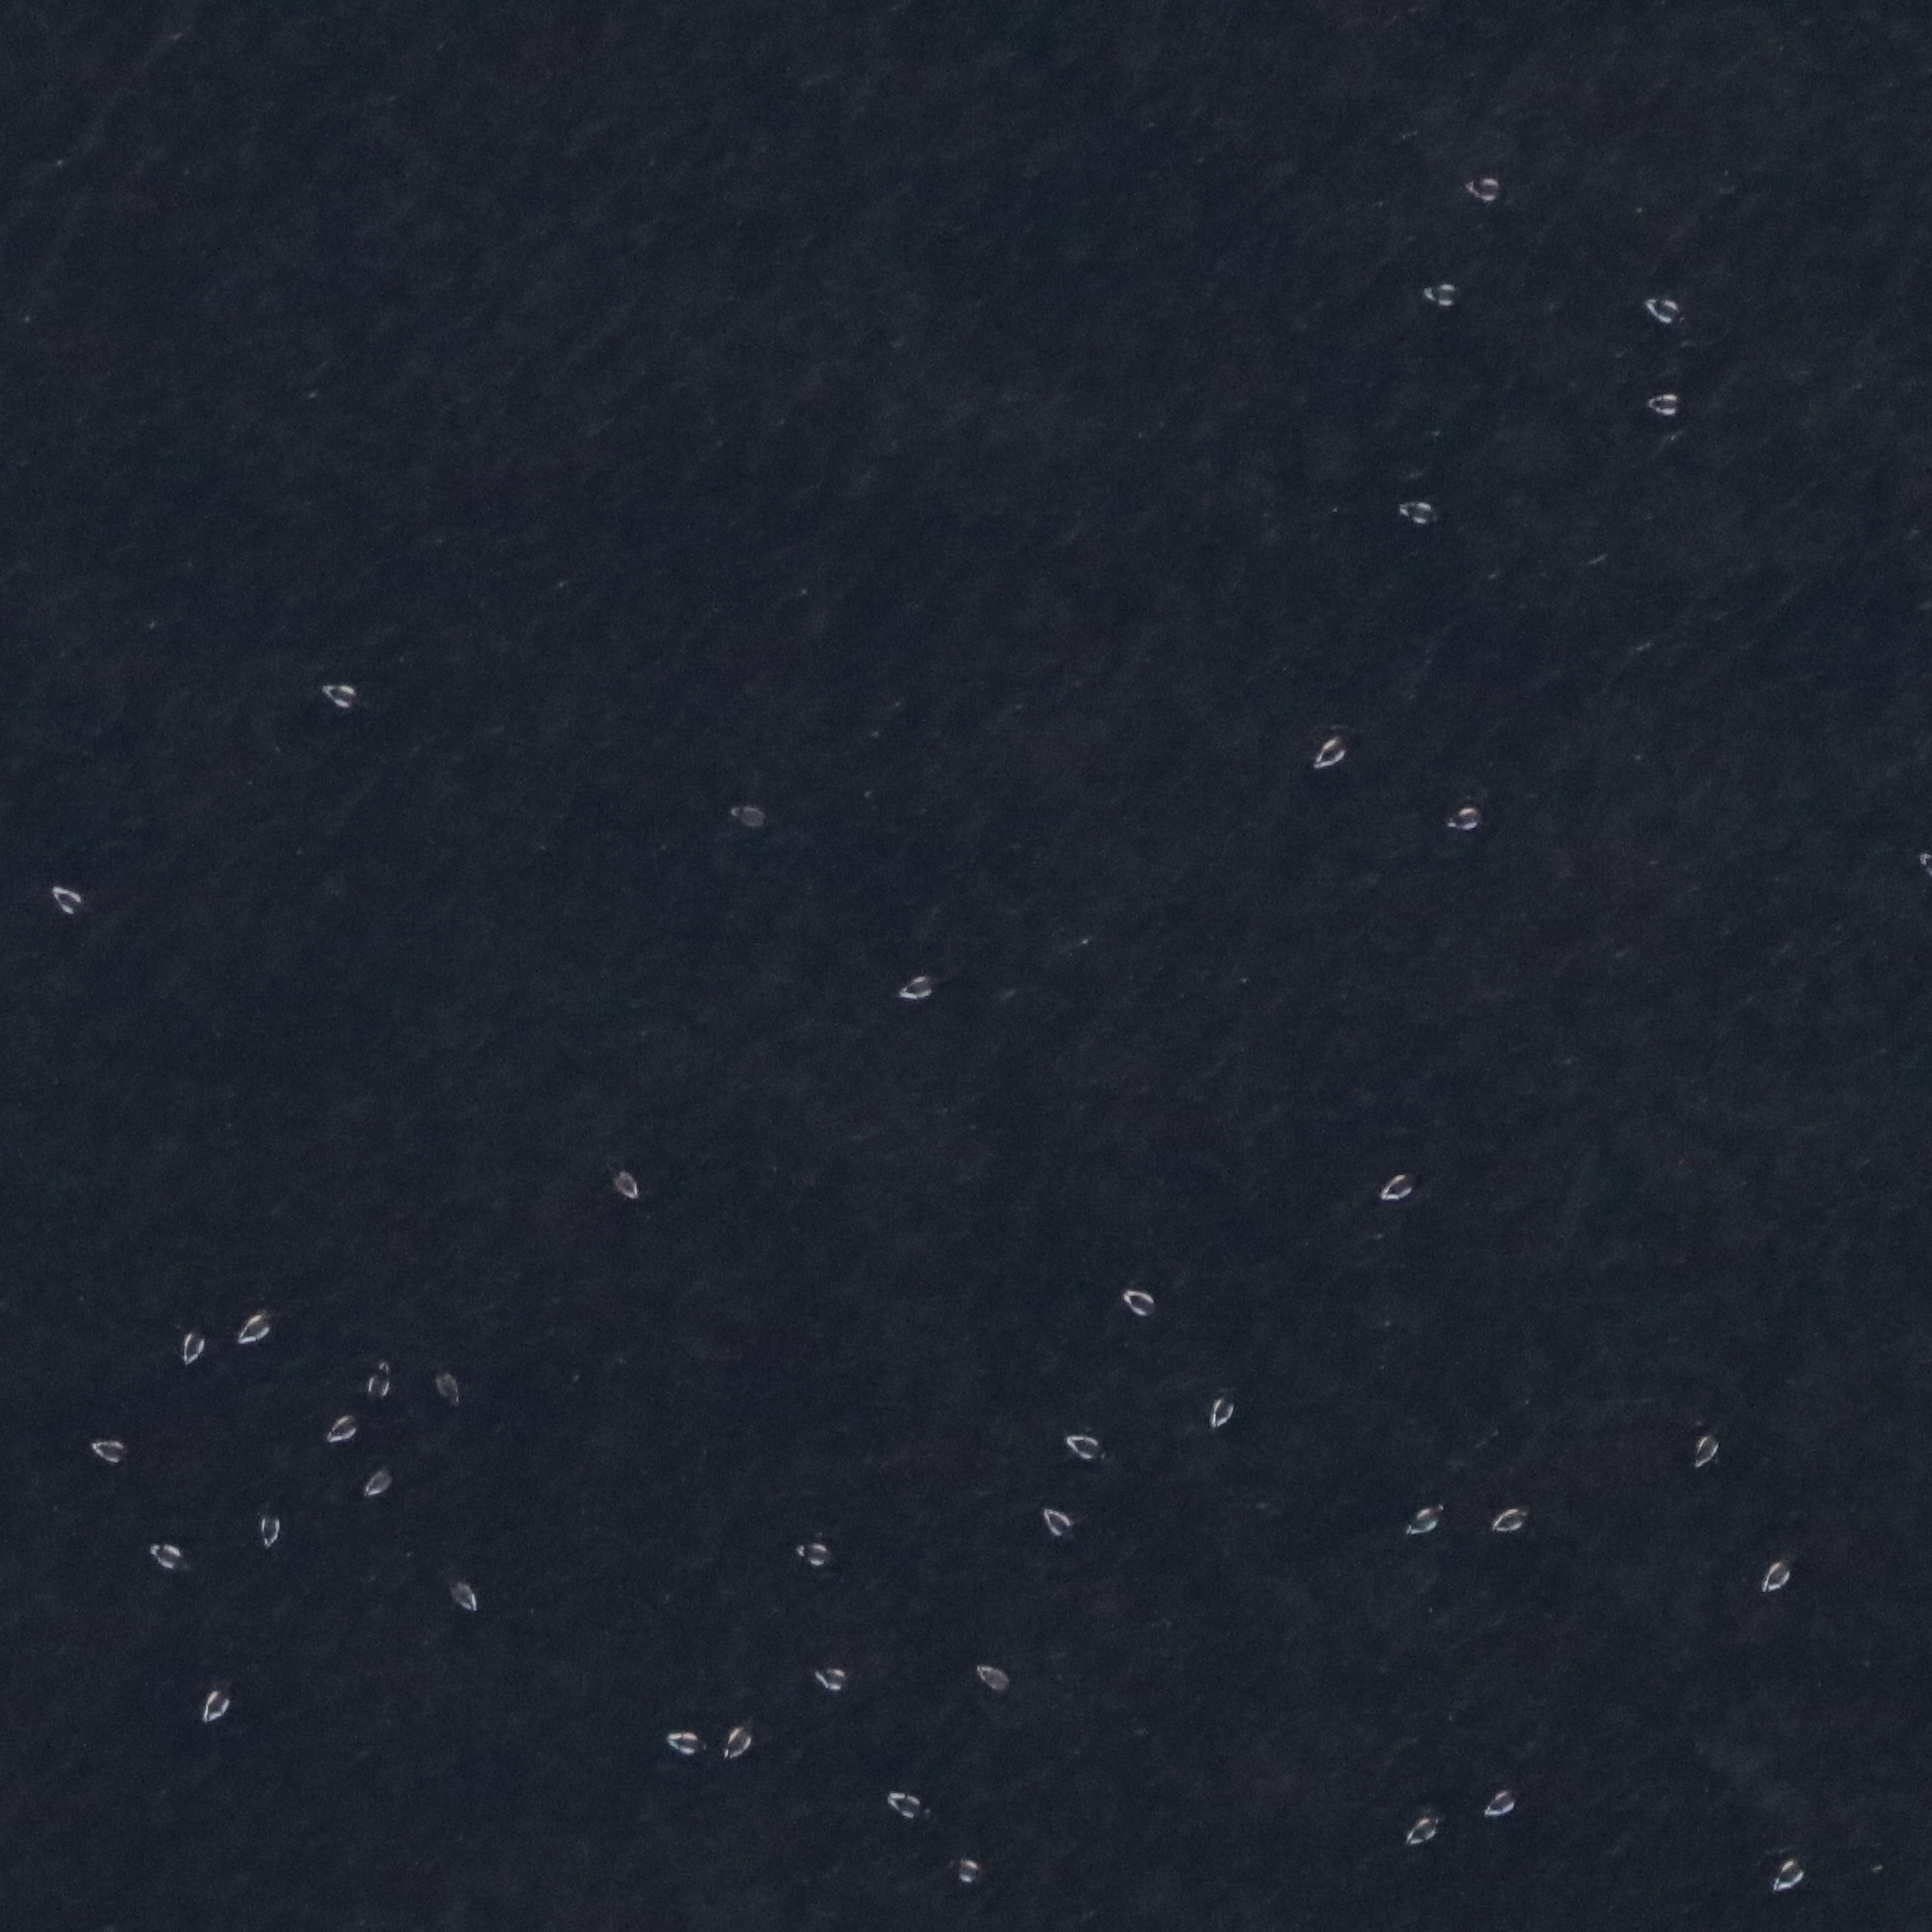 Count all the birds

42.